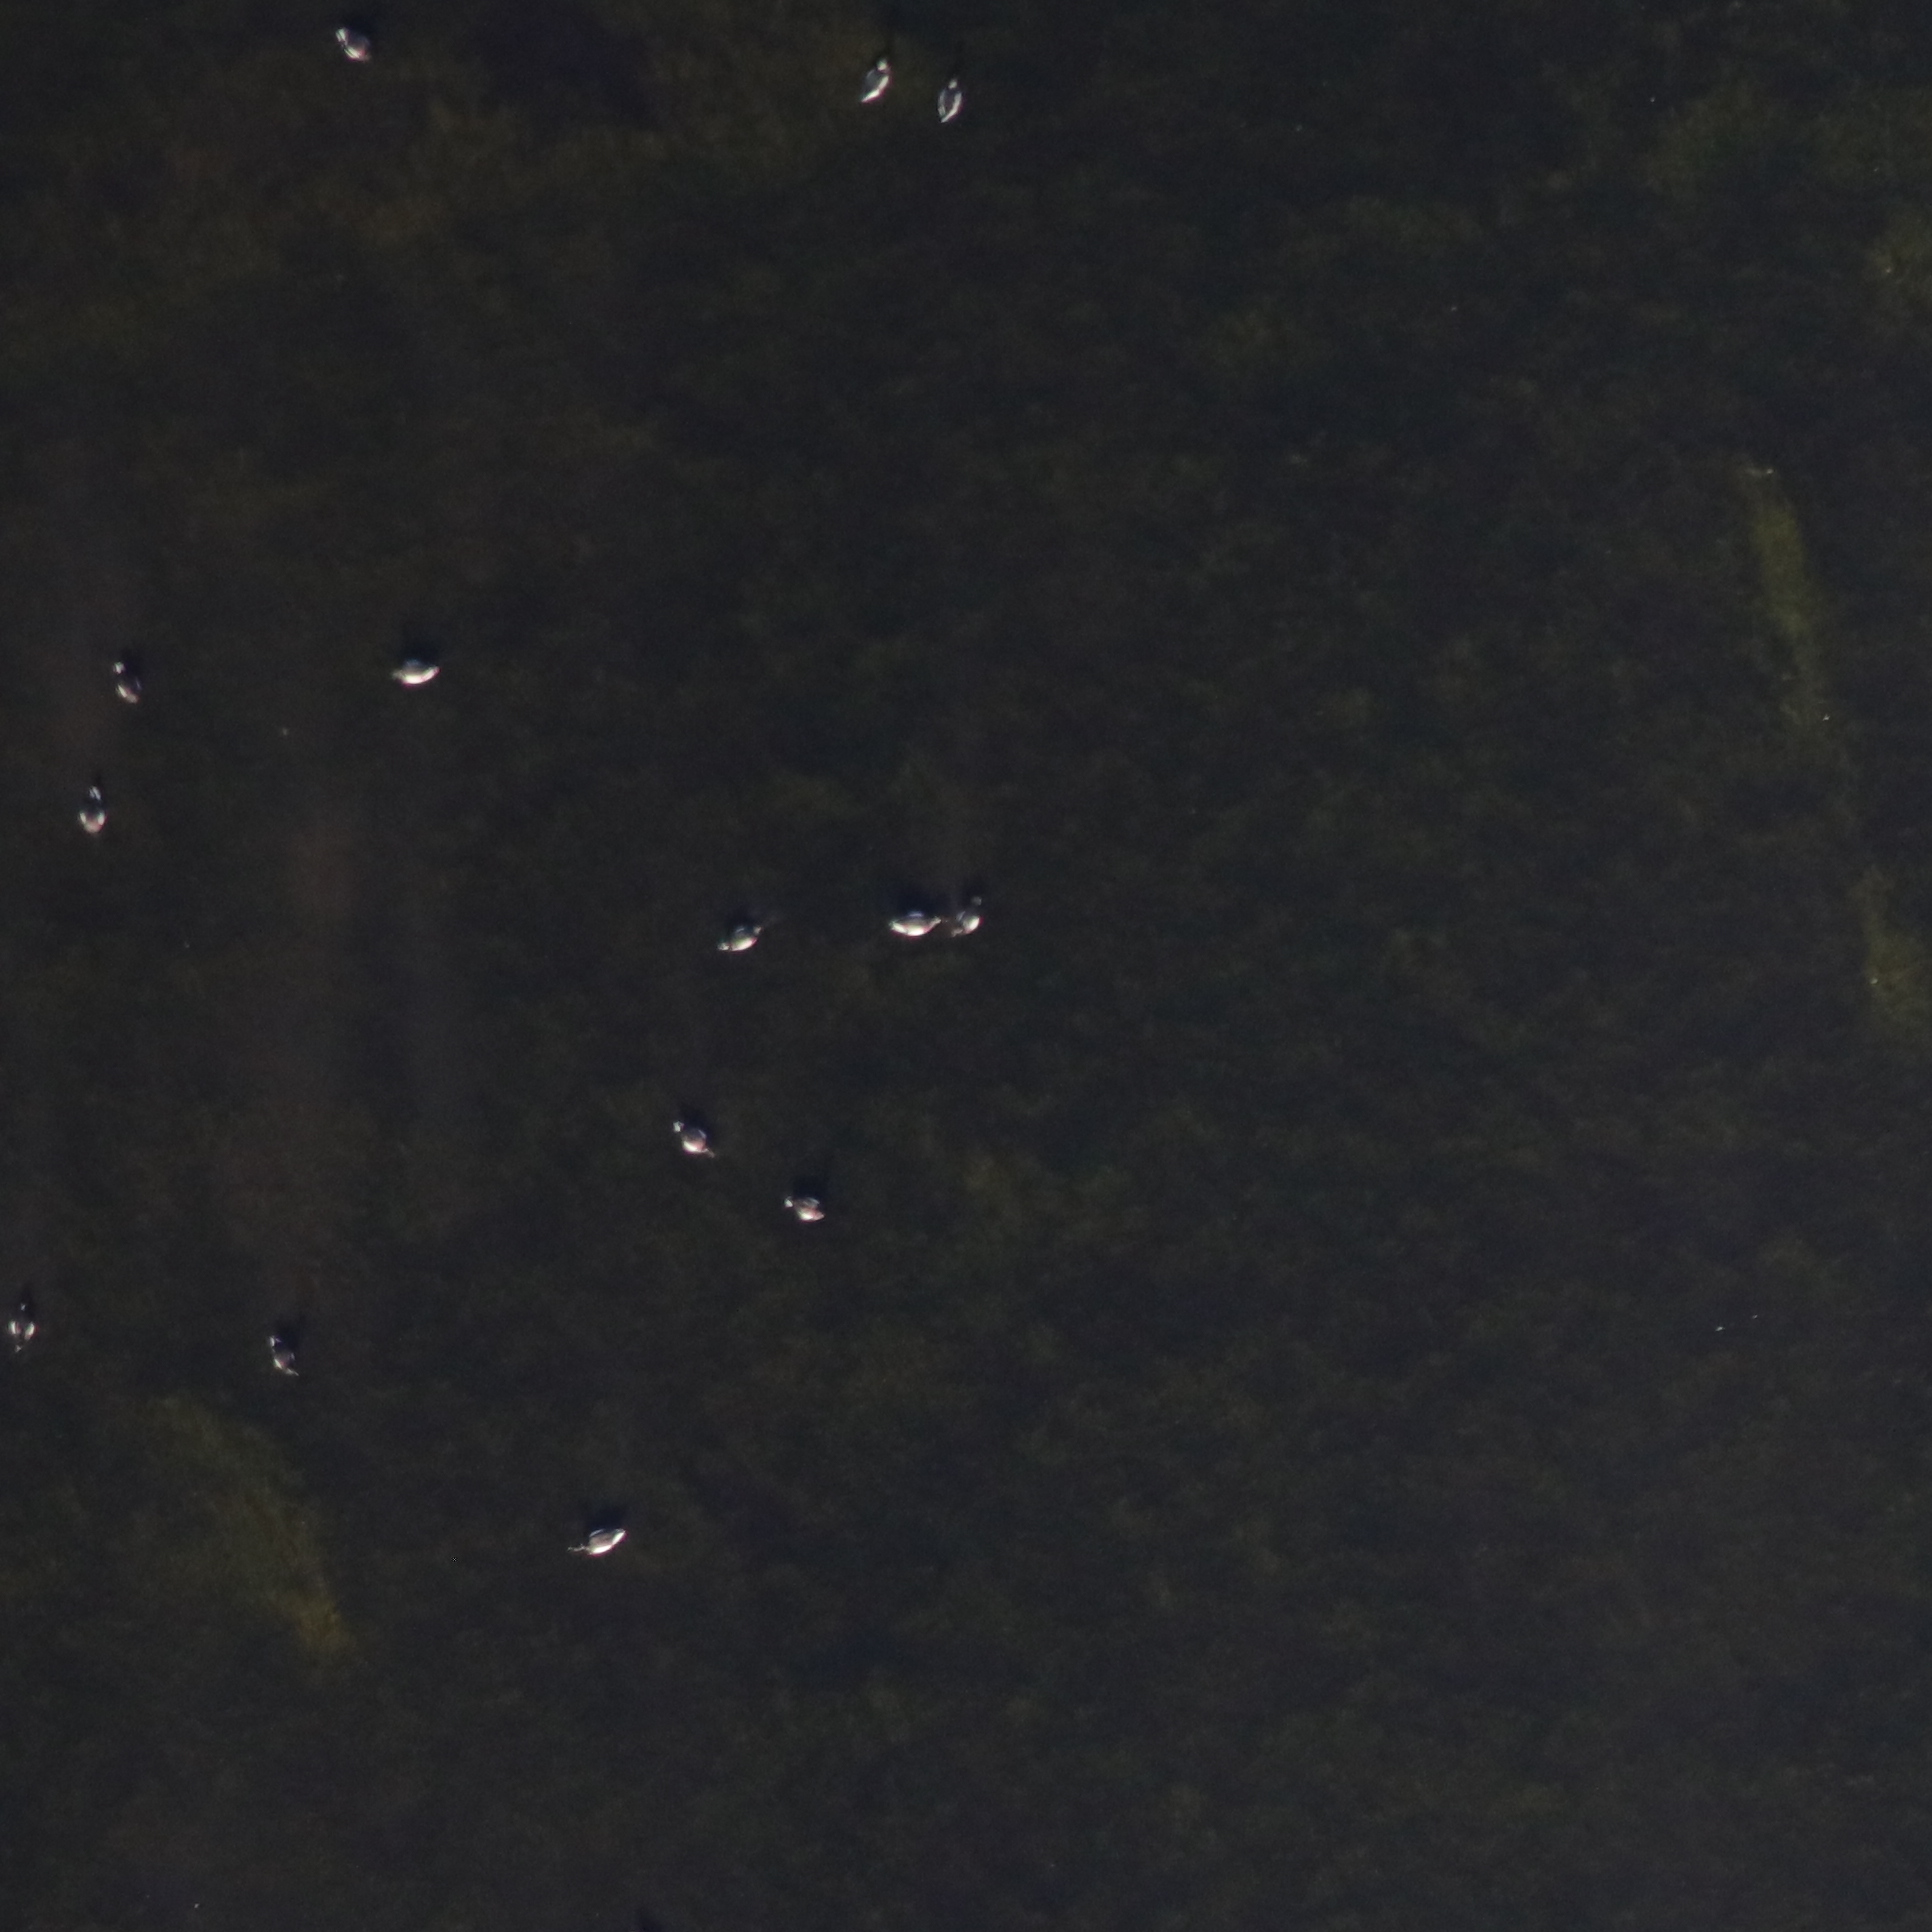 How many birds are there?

14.